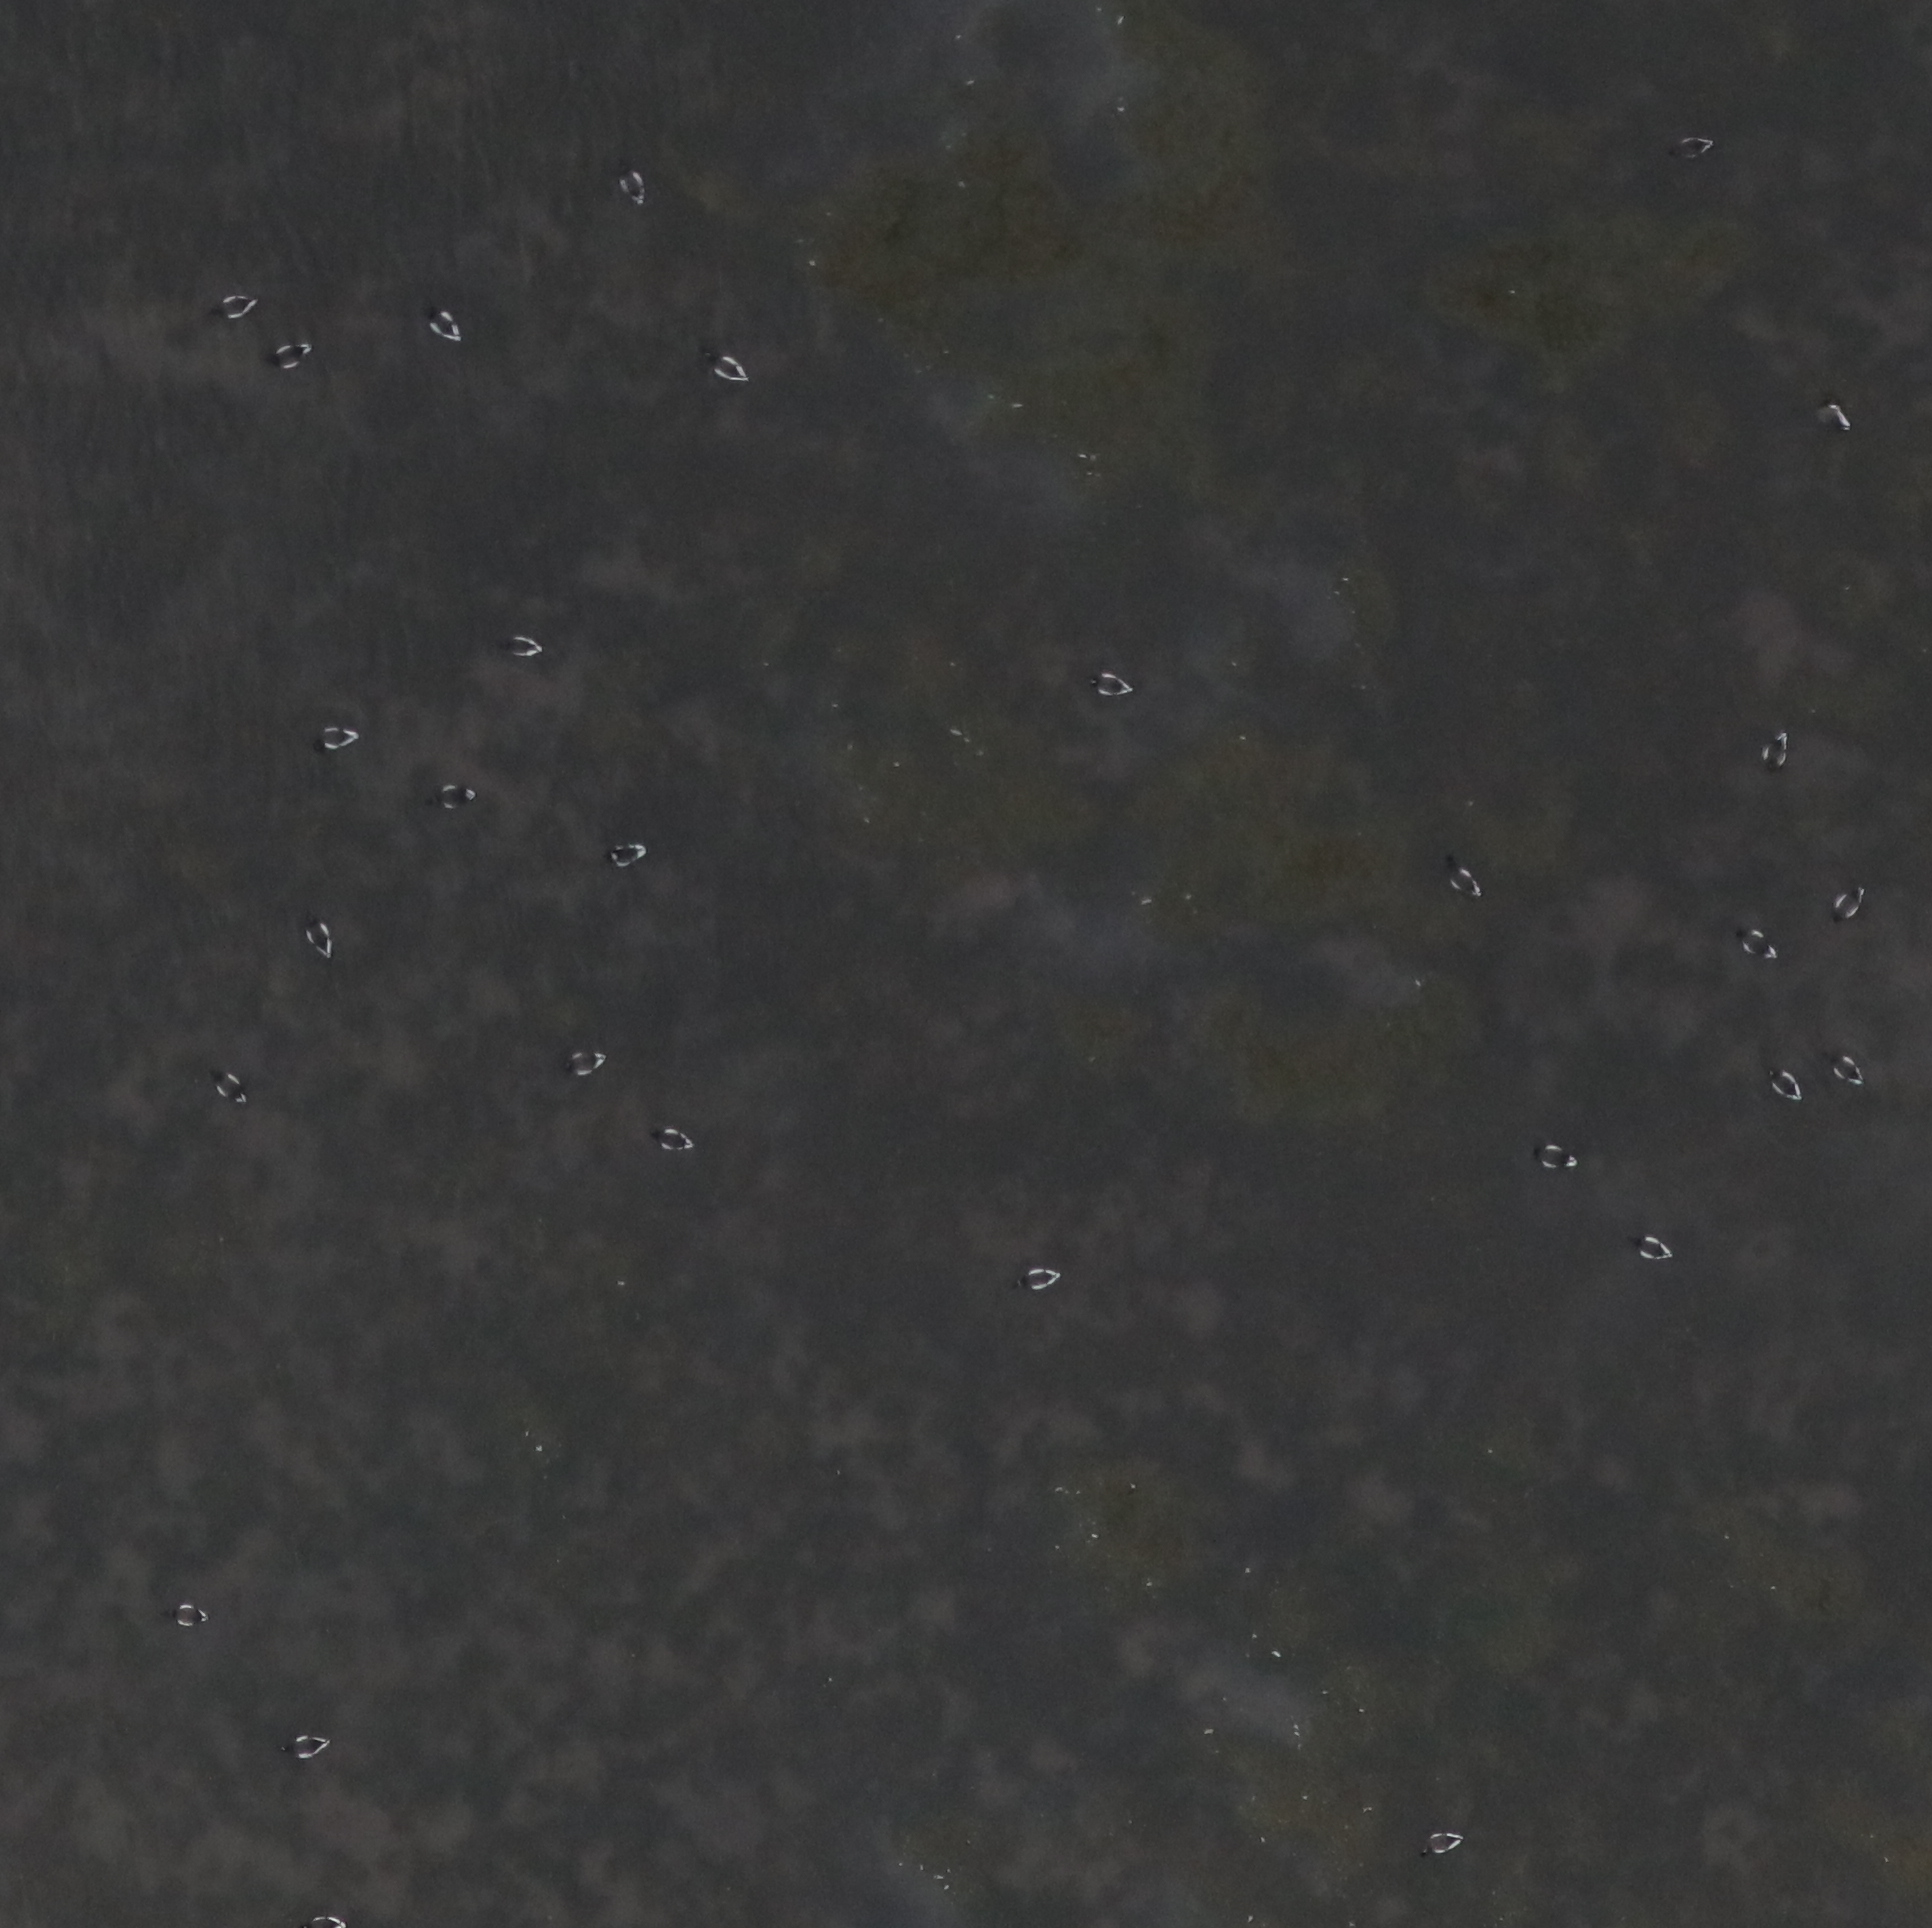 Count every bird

29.